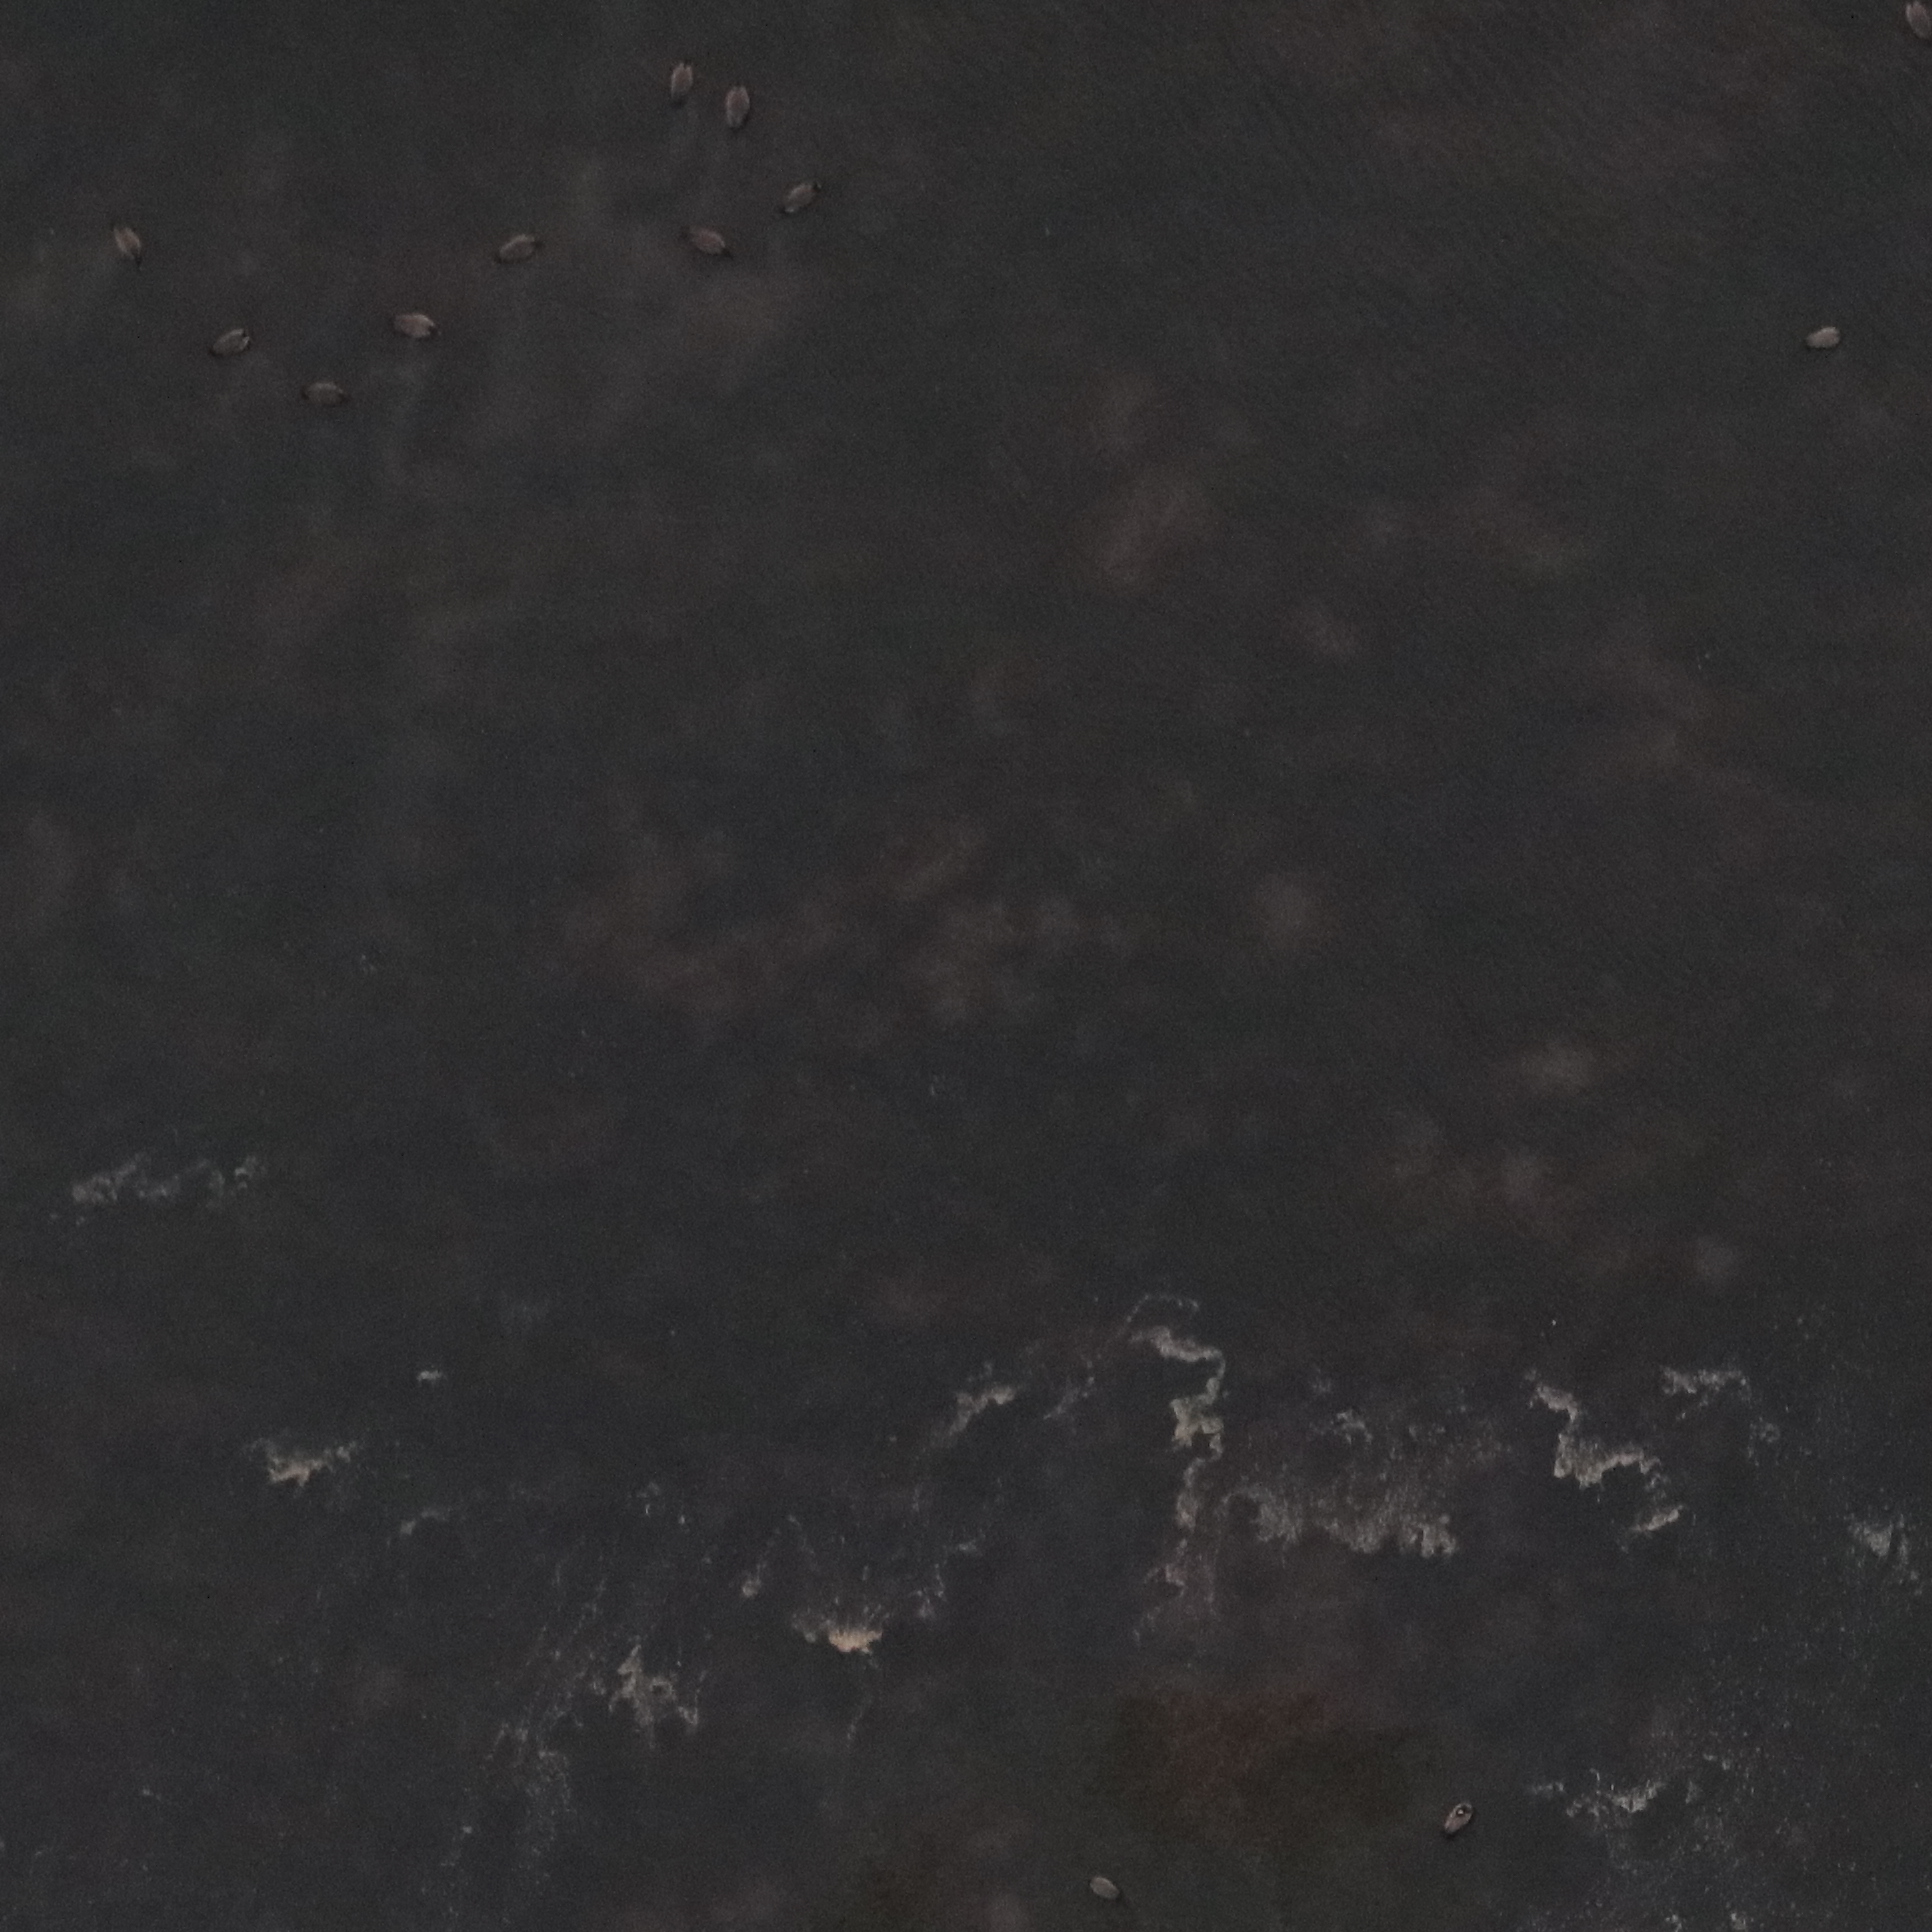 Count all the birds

13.